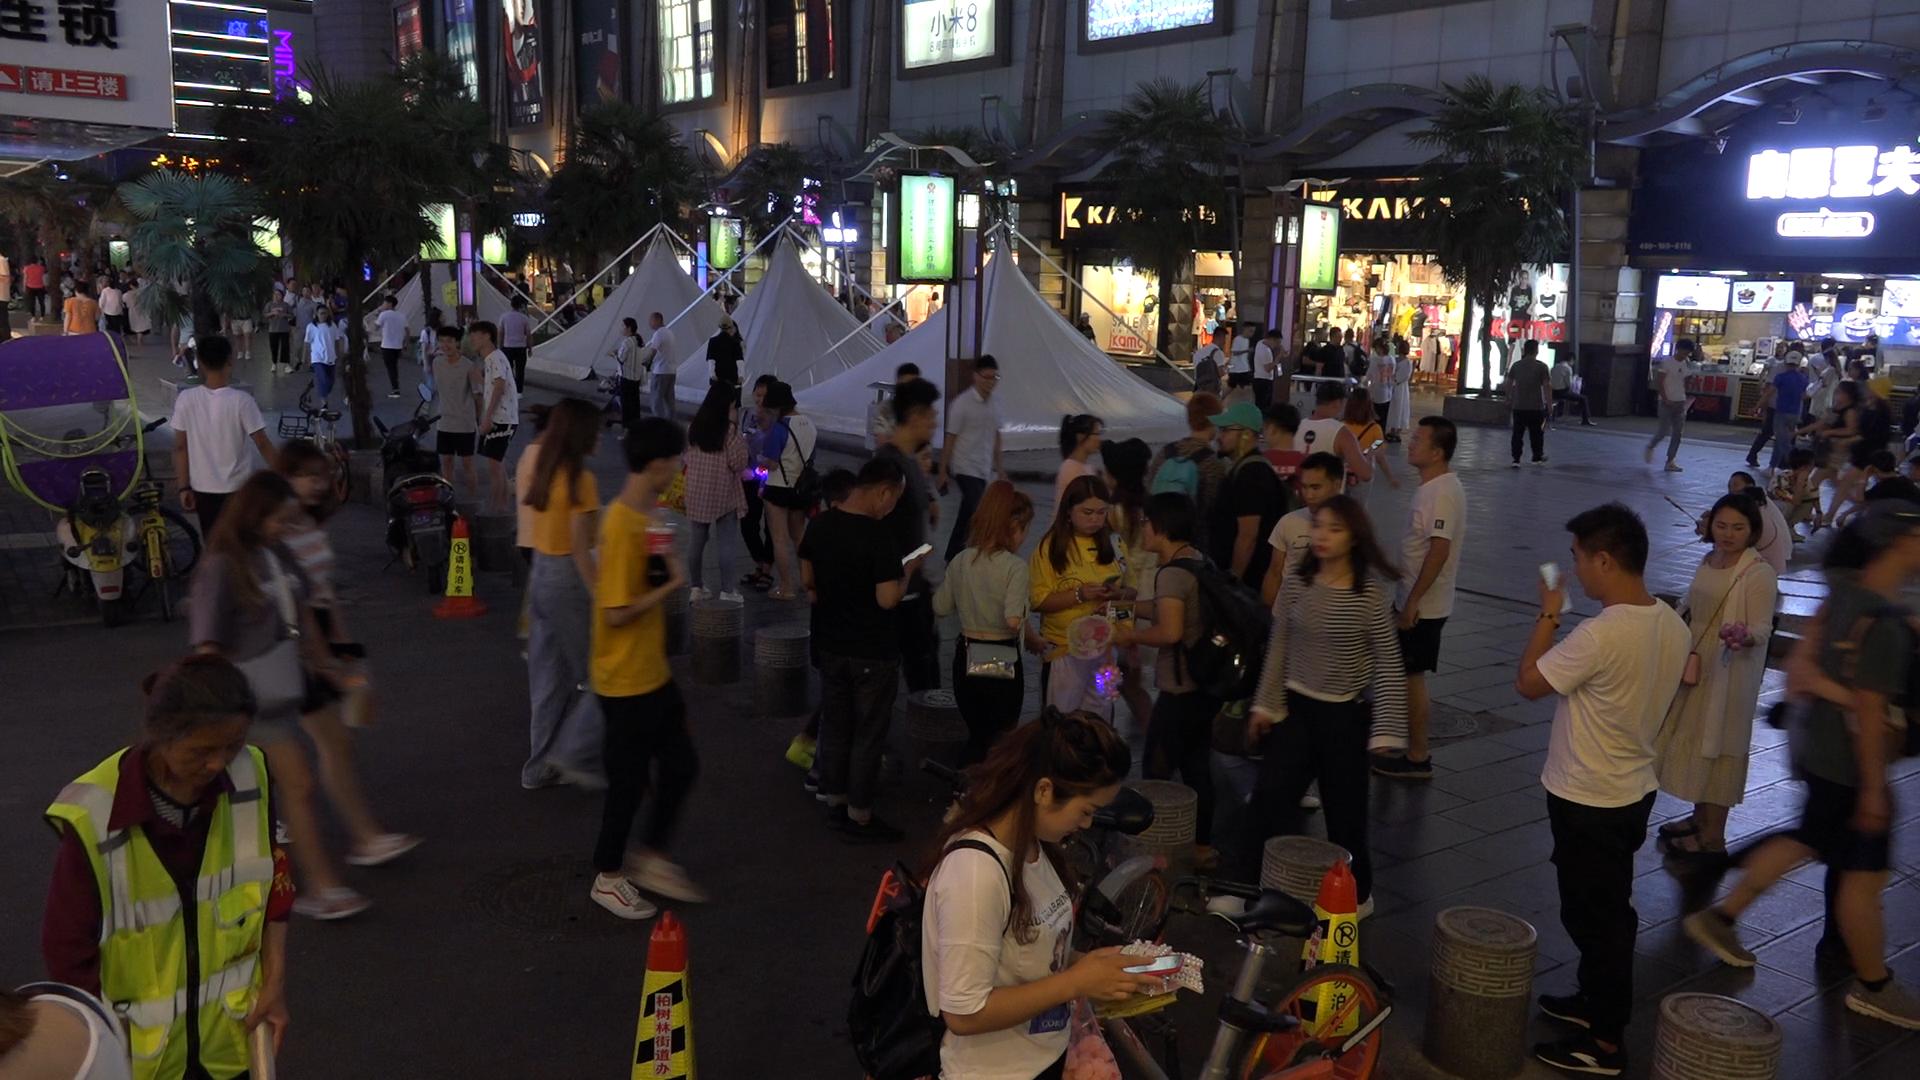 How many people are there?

95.